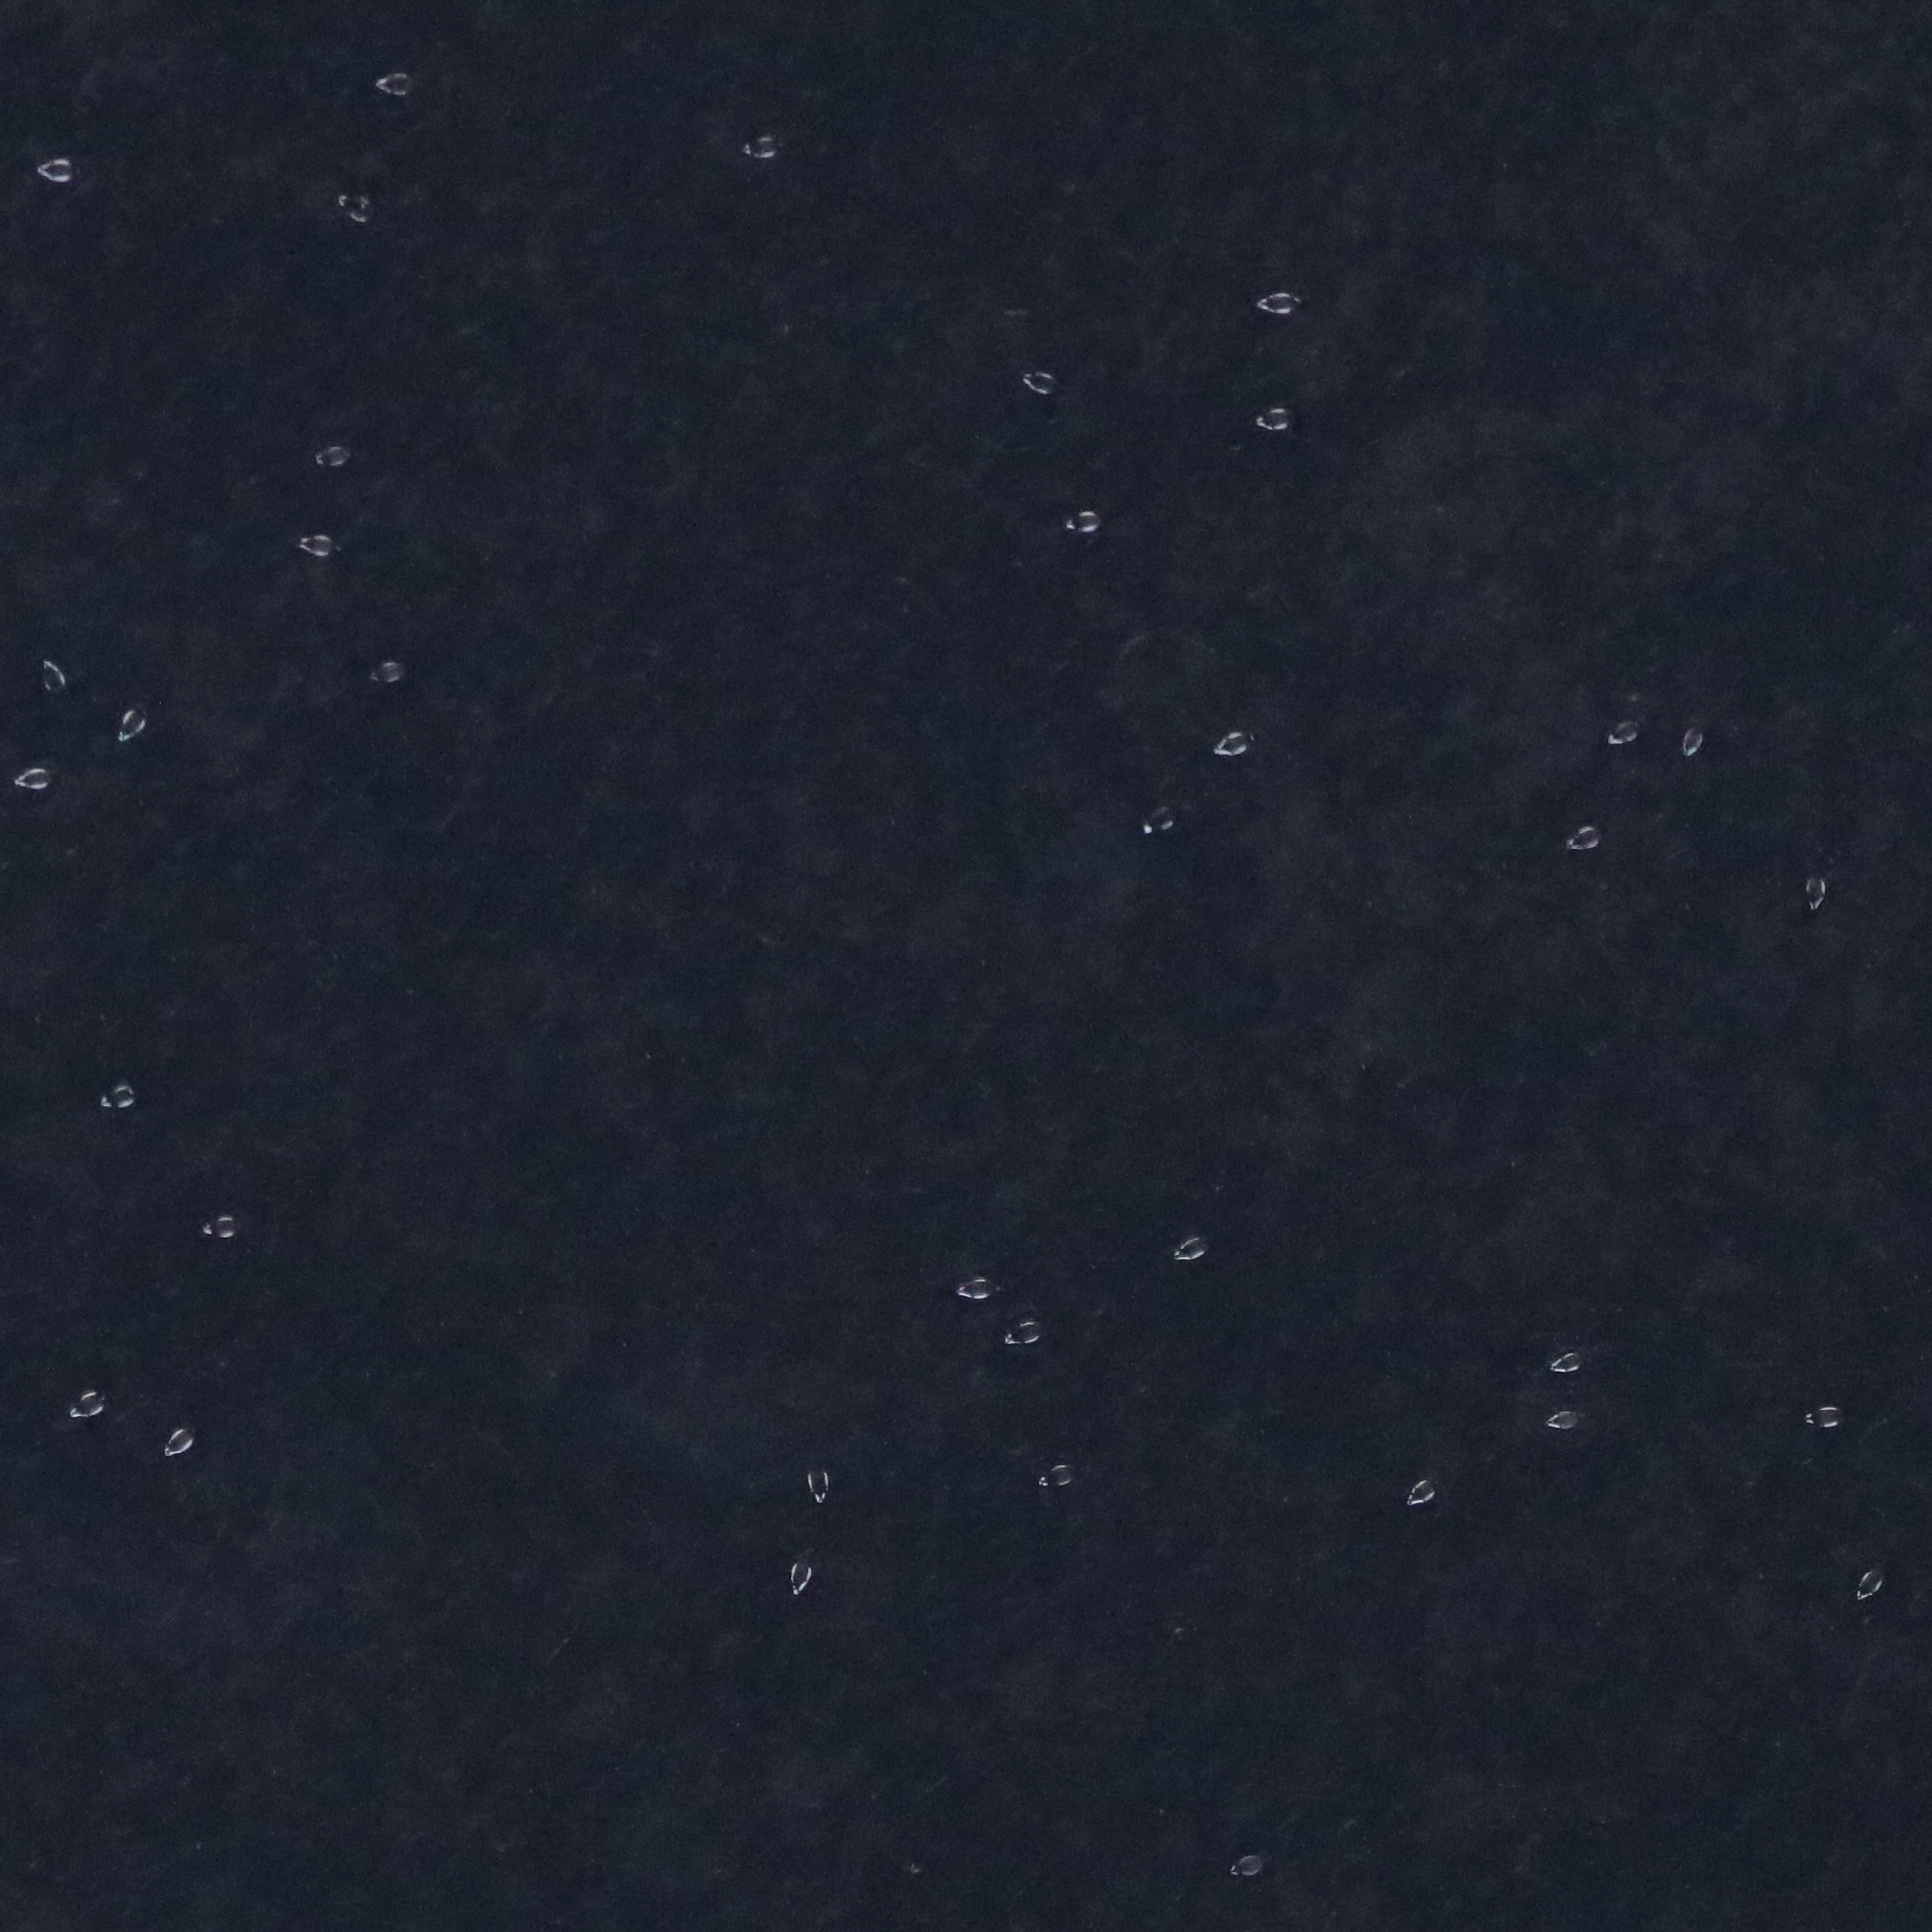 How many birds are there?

36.